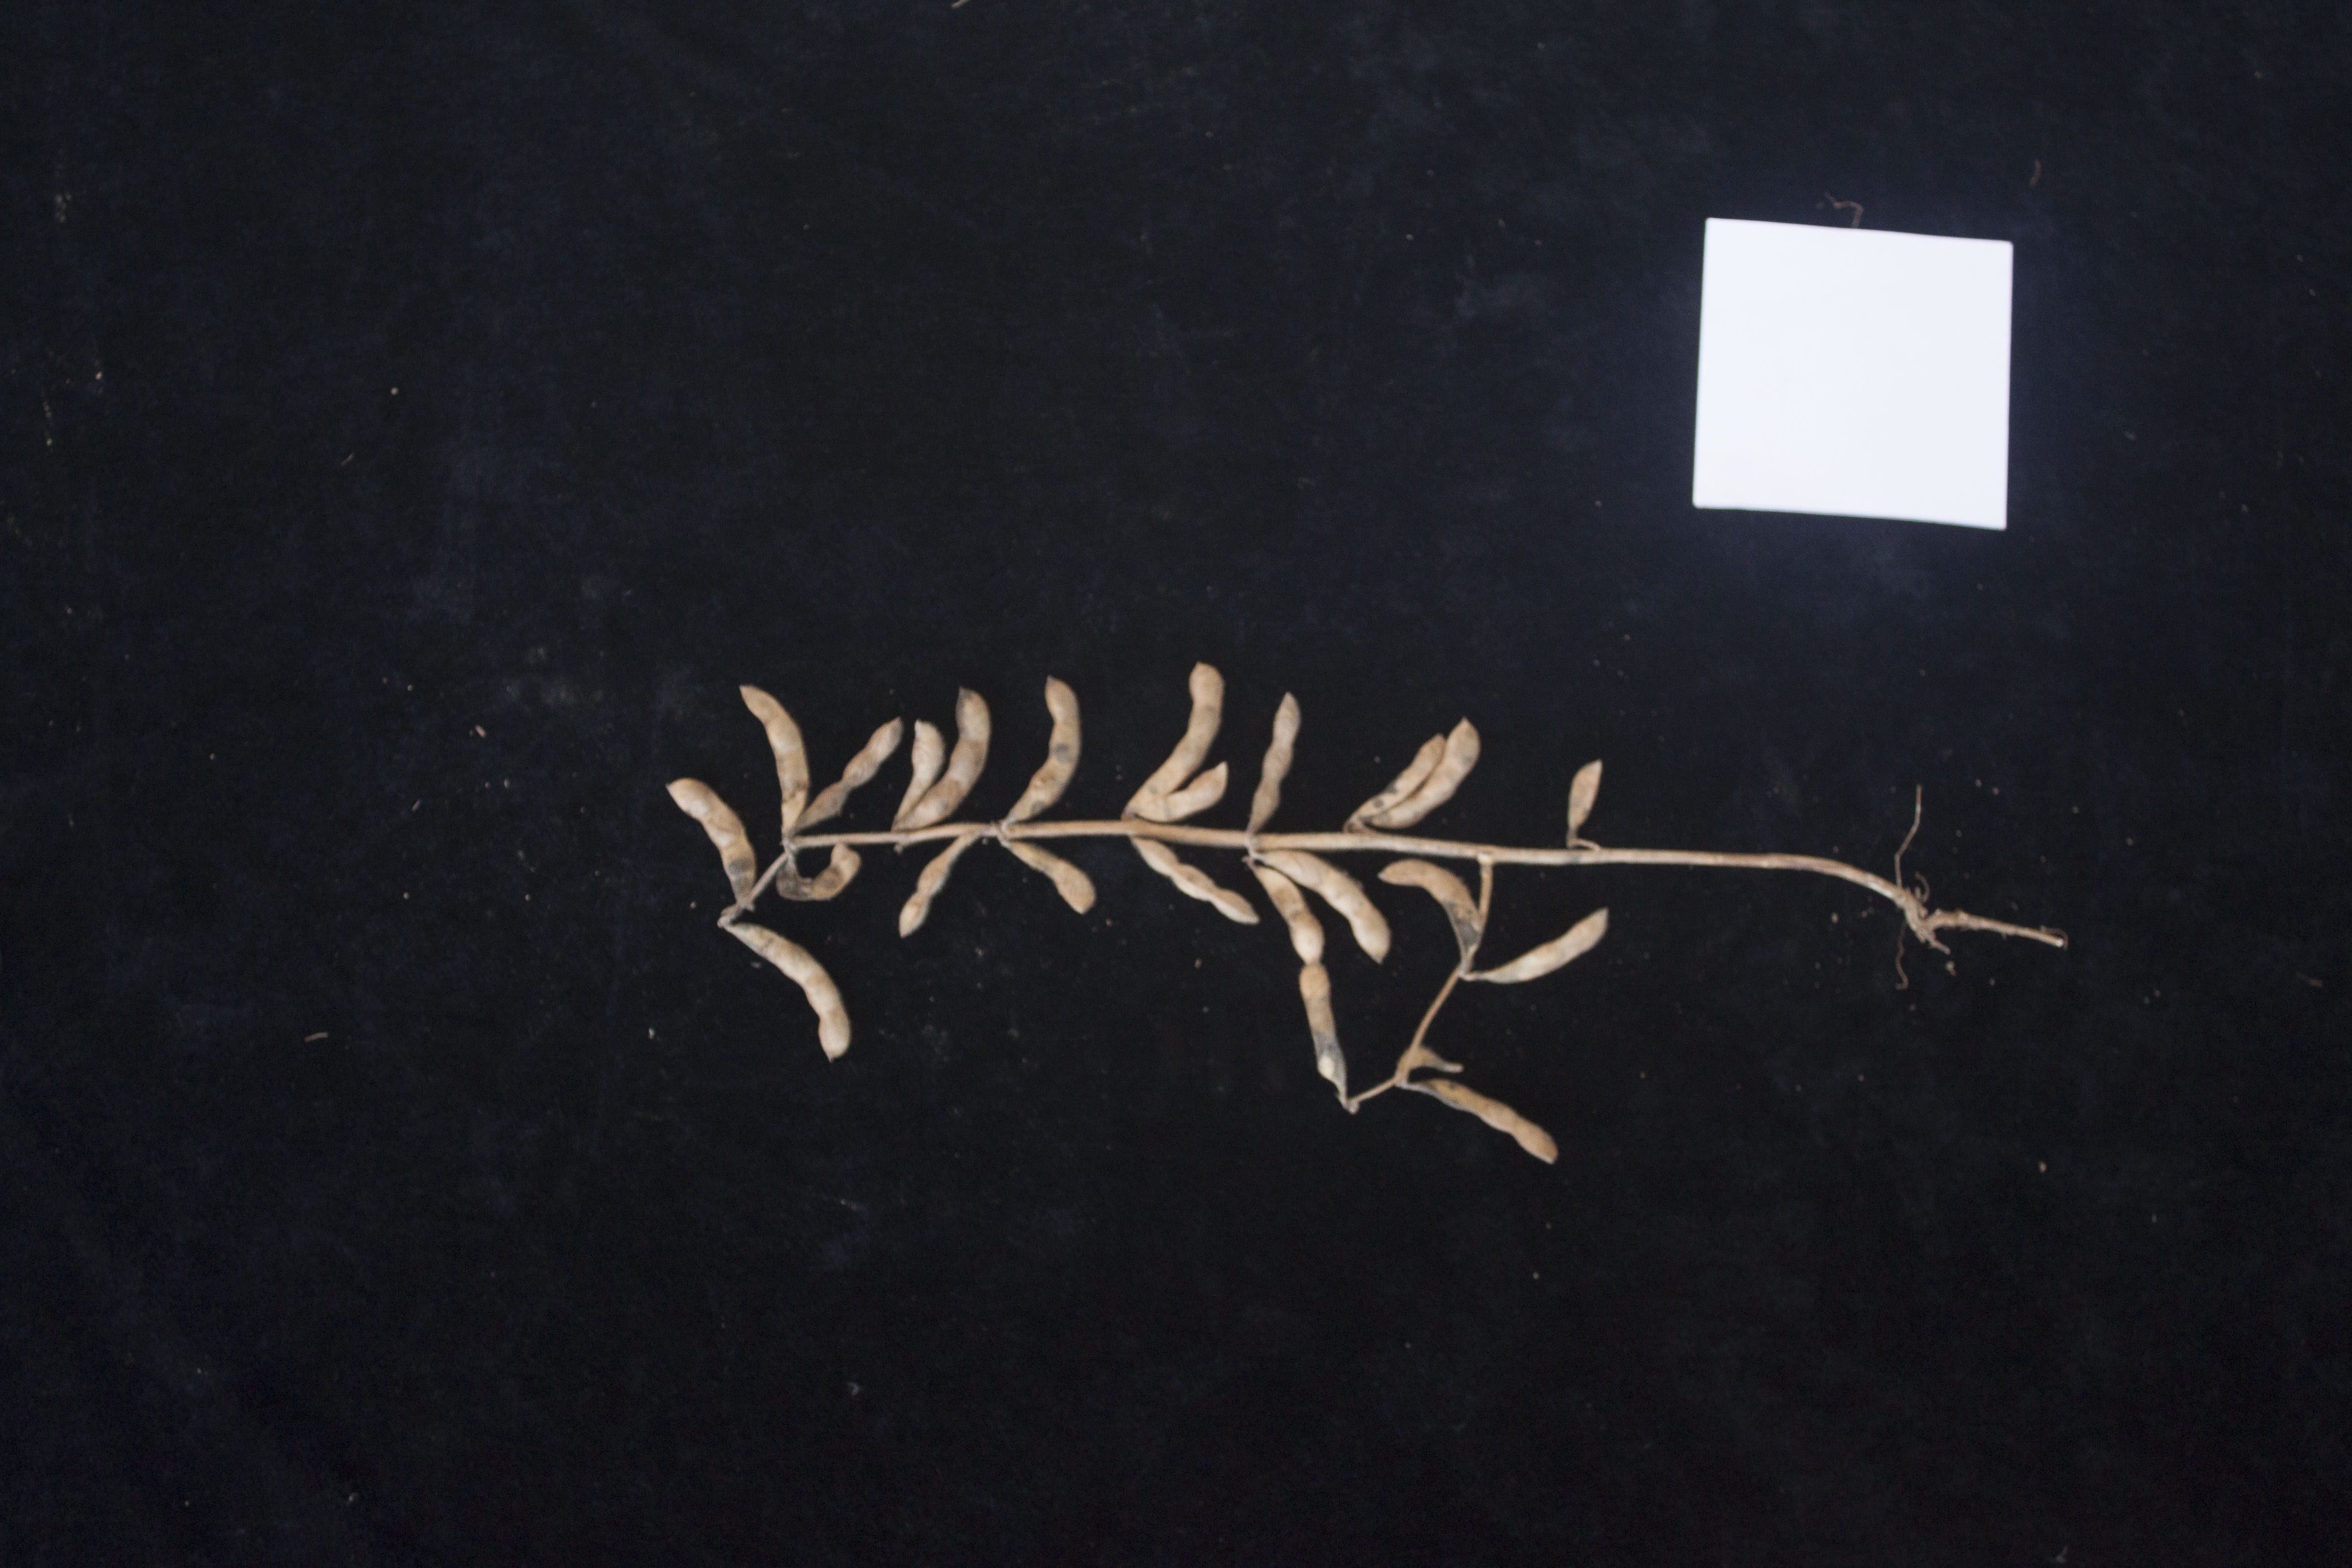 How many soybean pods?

22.